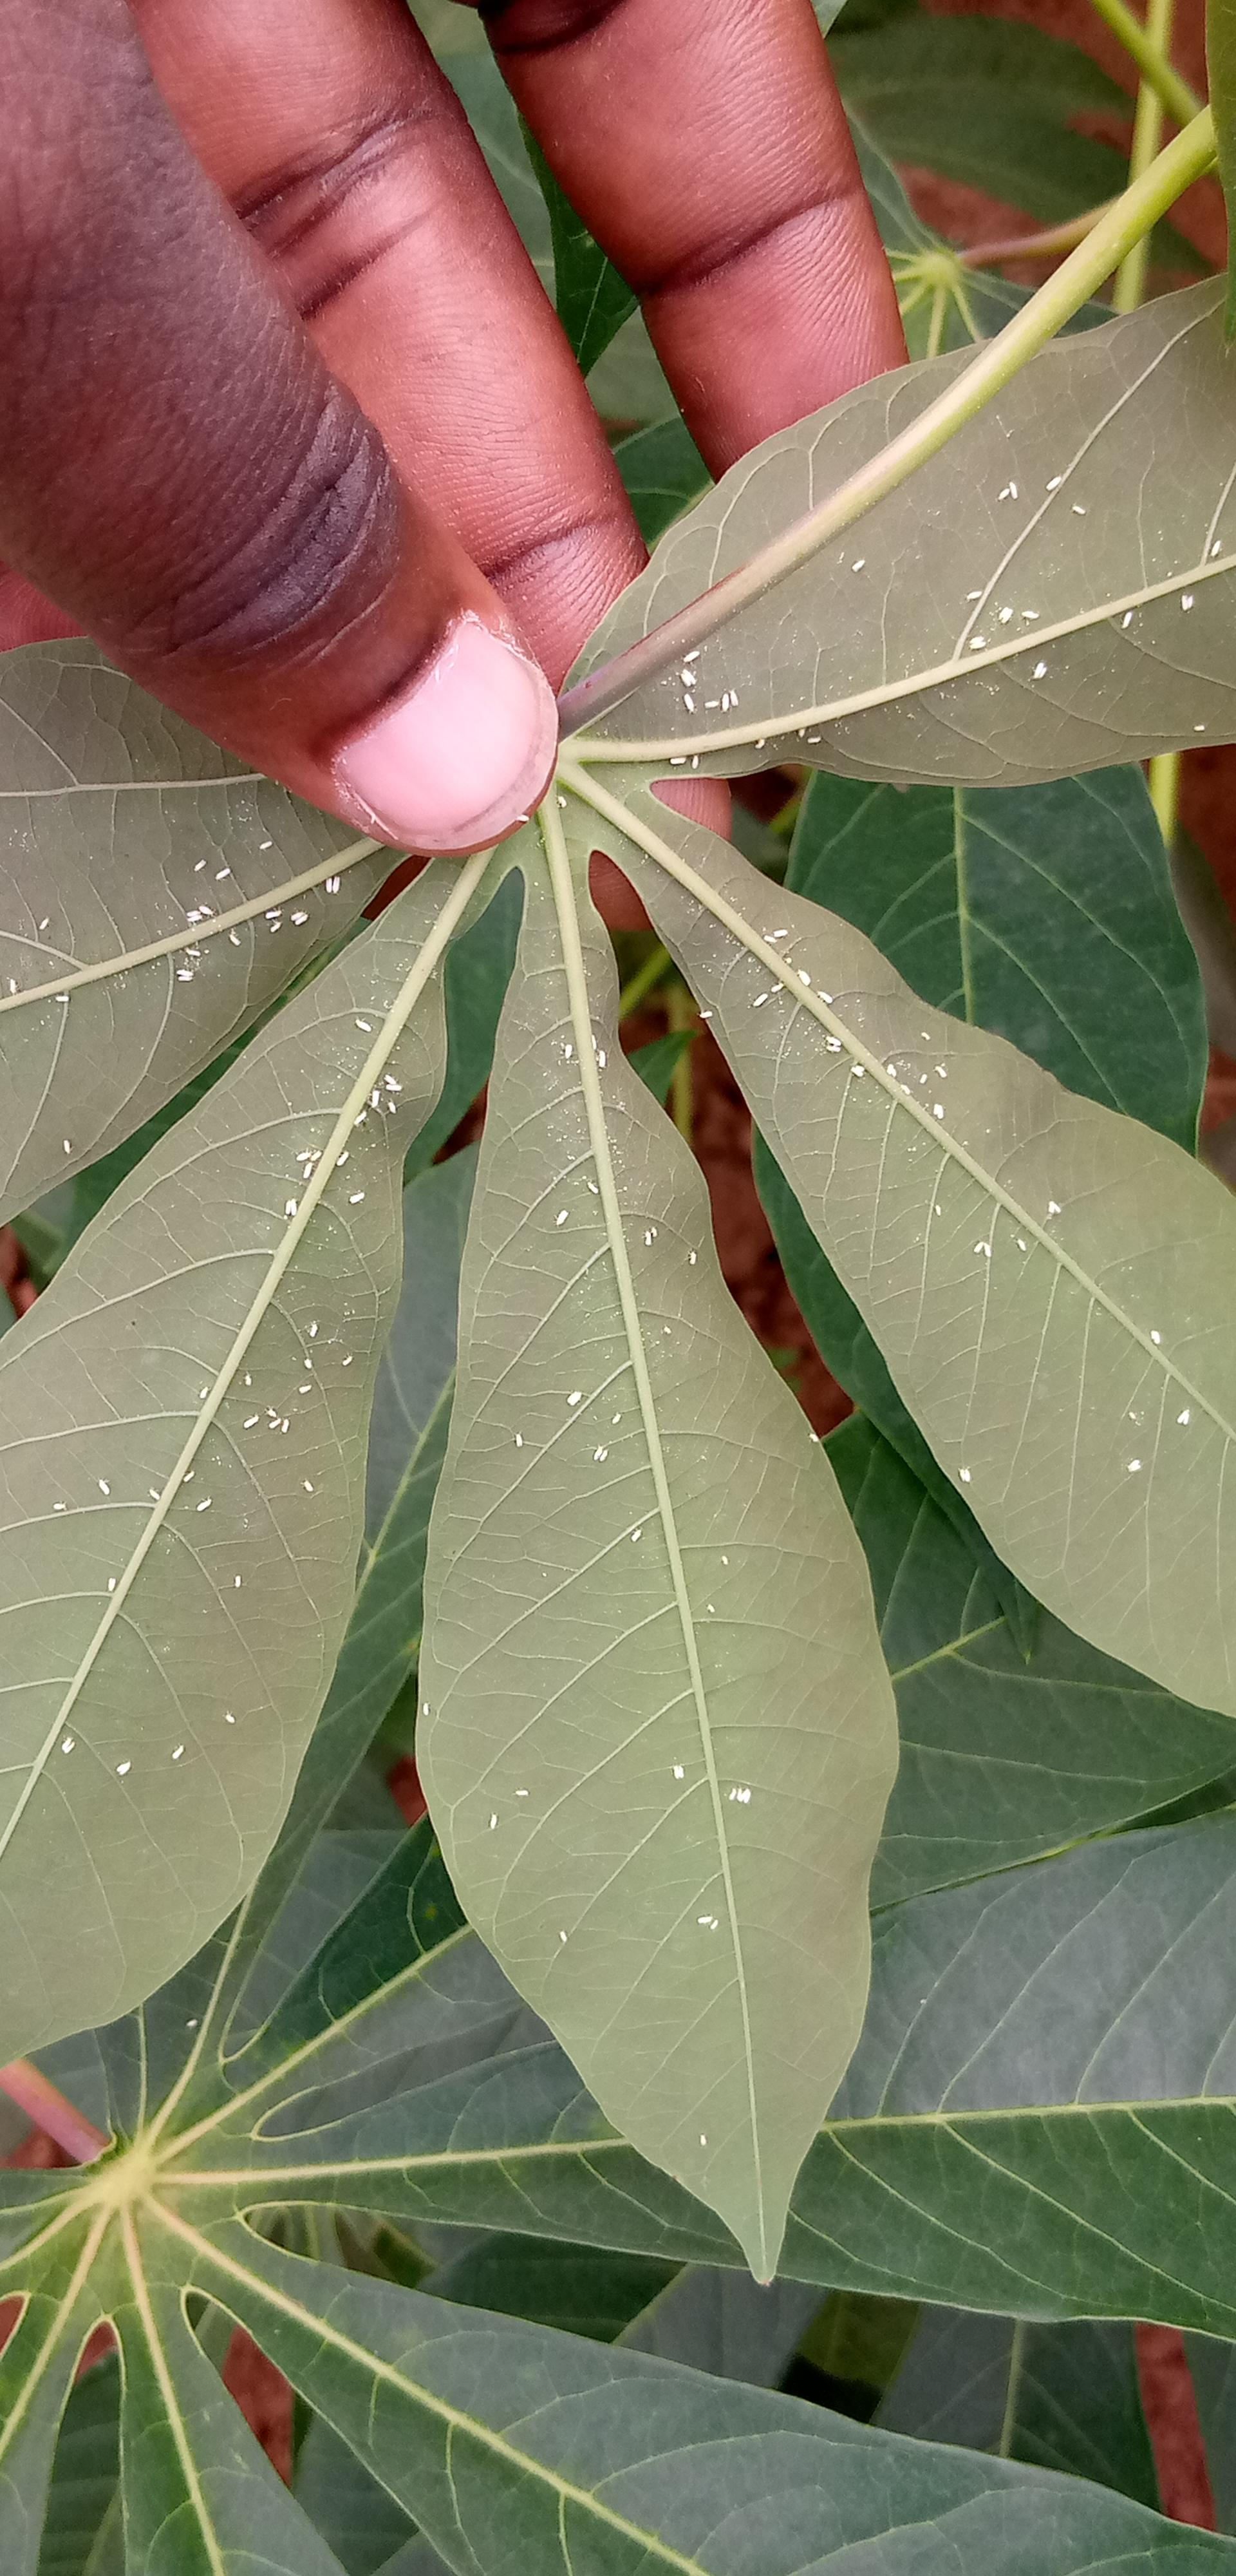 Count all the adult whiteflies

114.